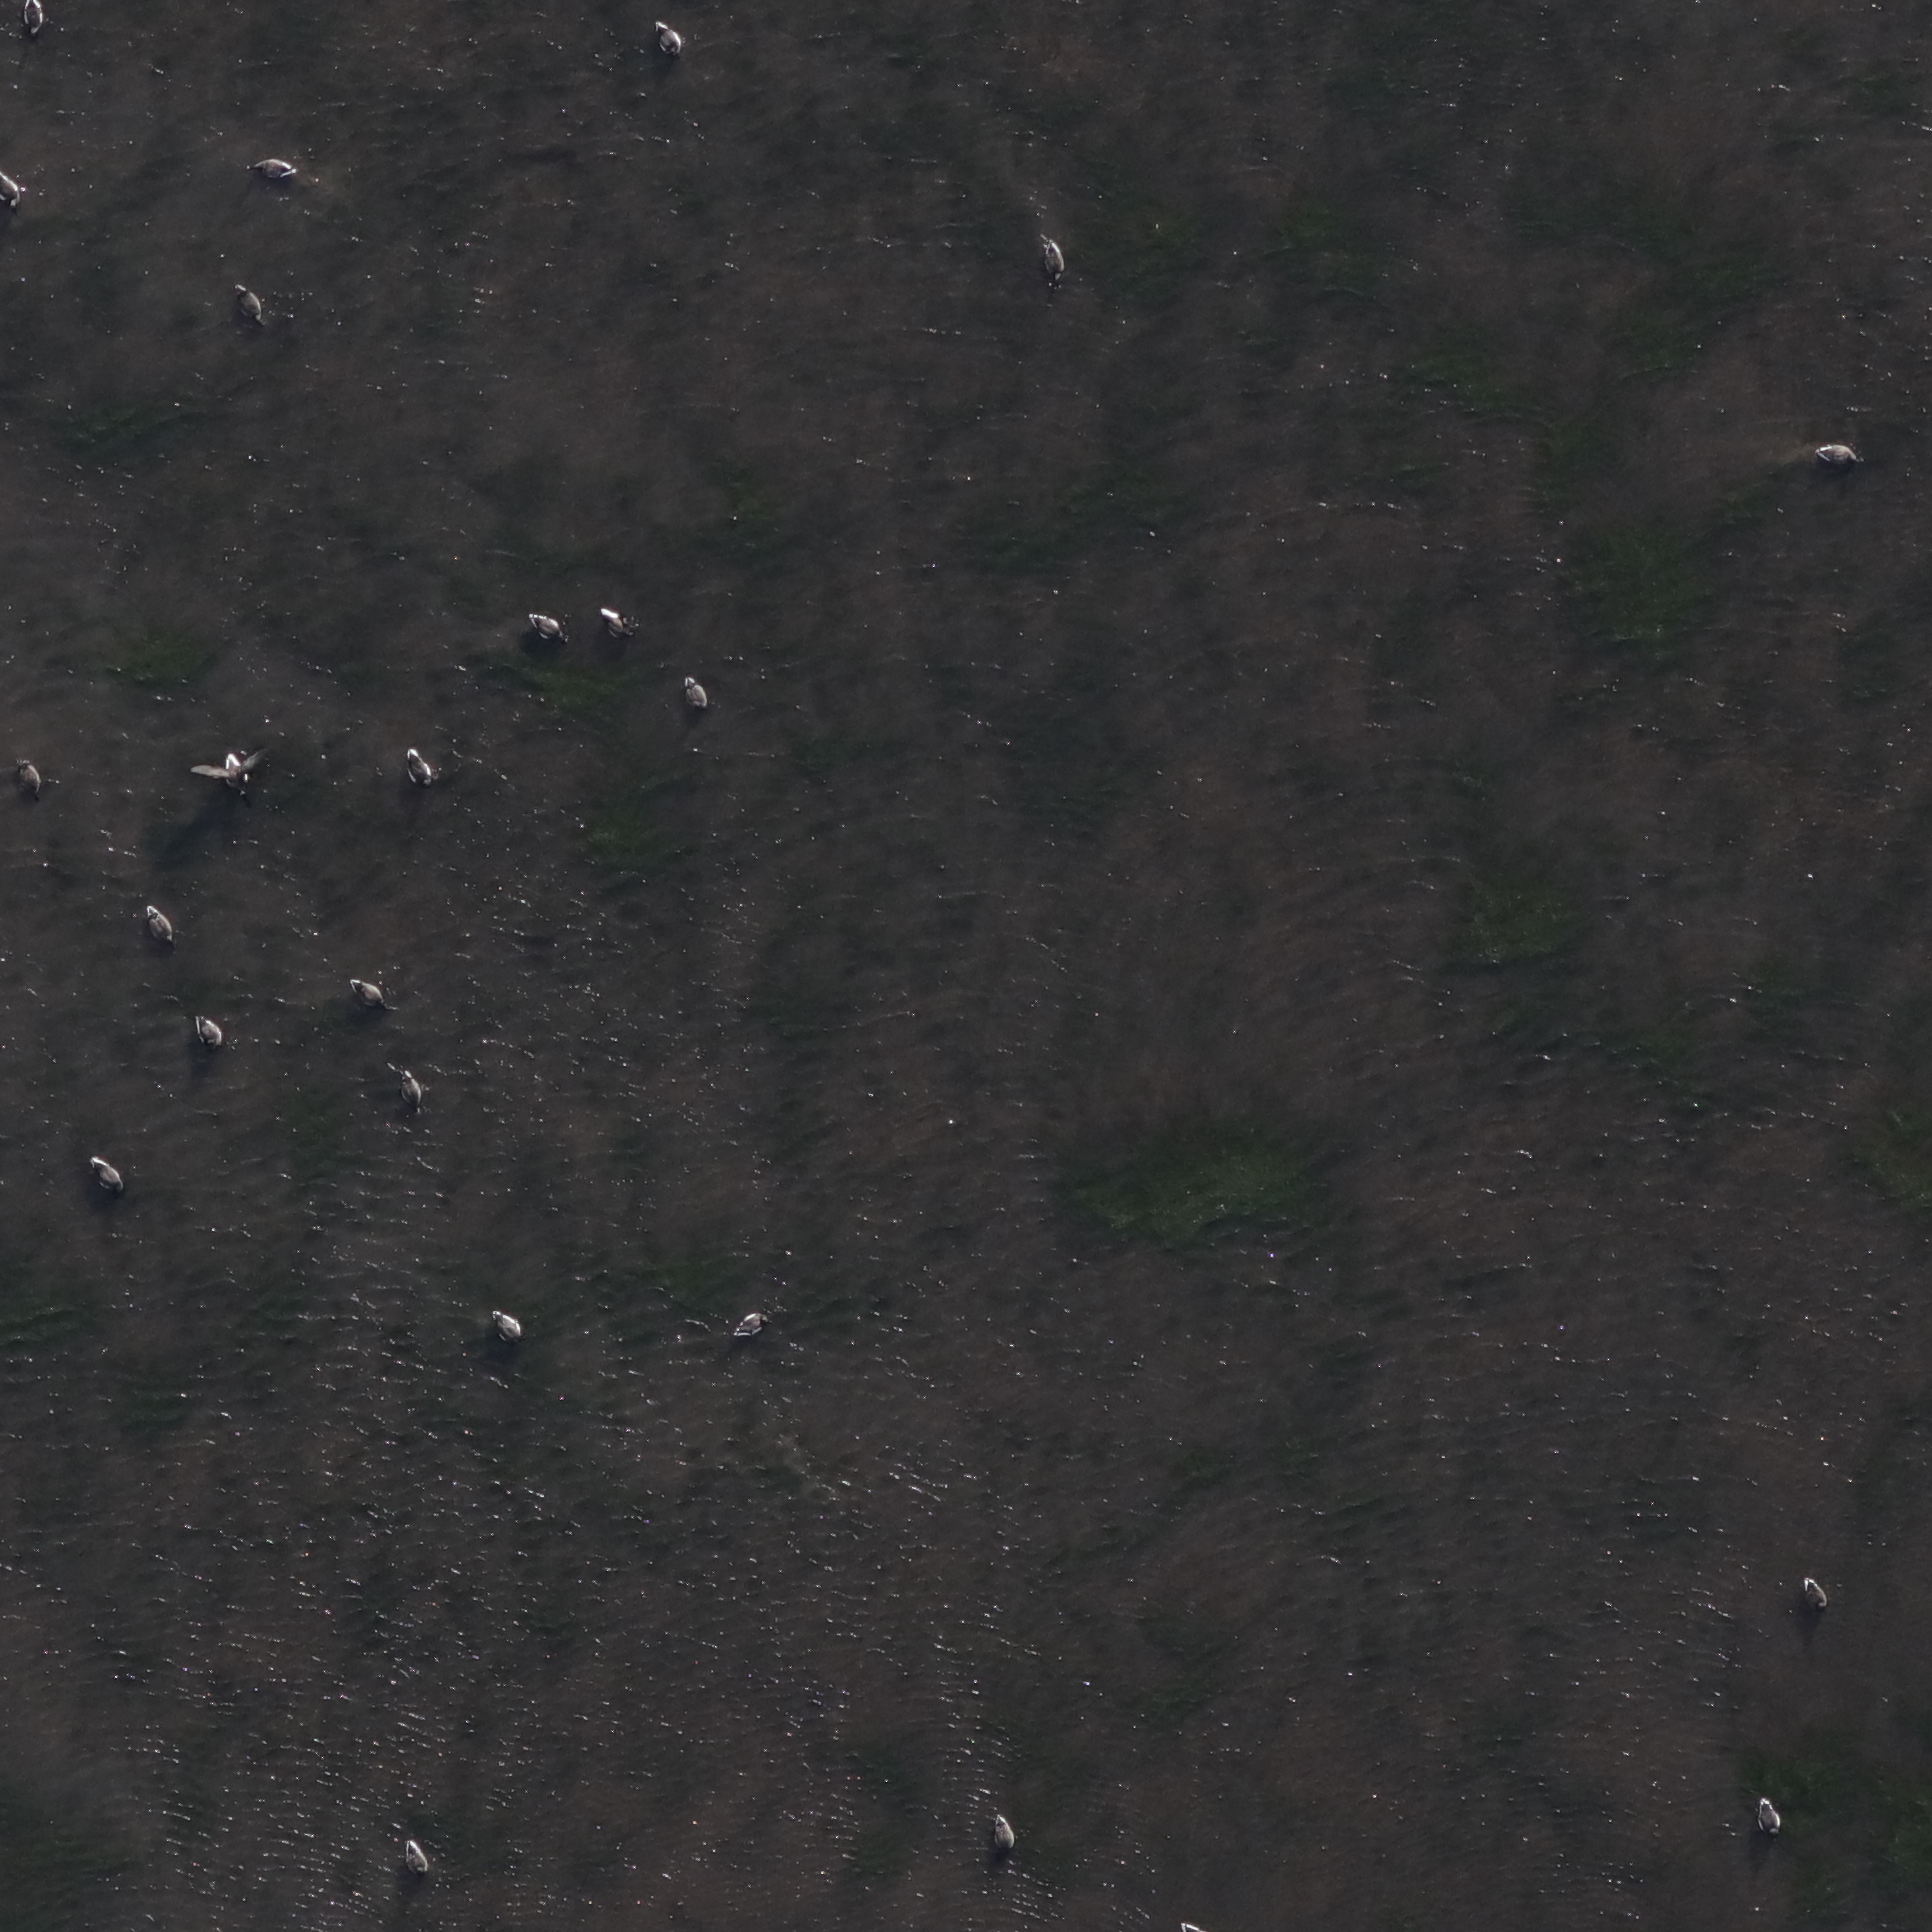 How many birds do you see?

24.